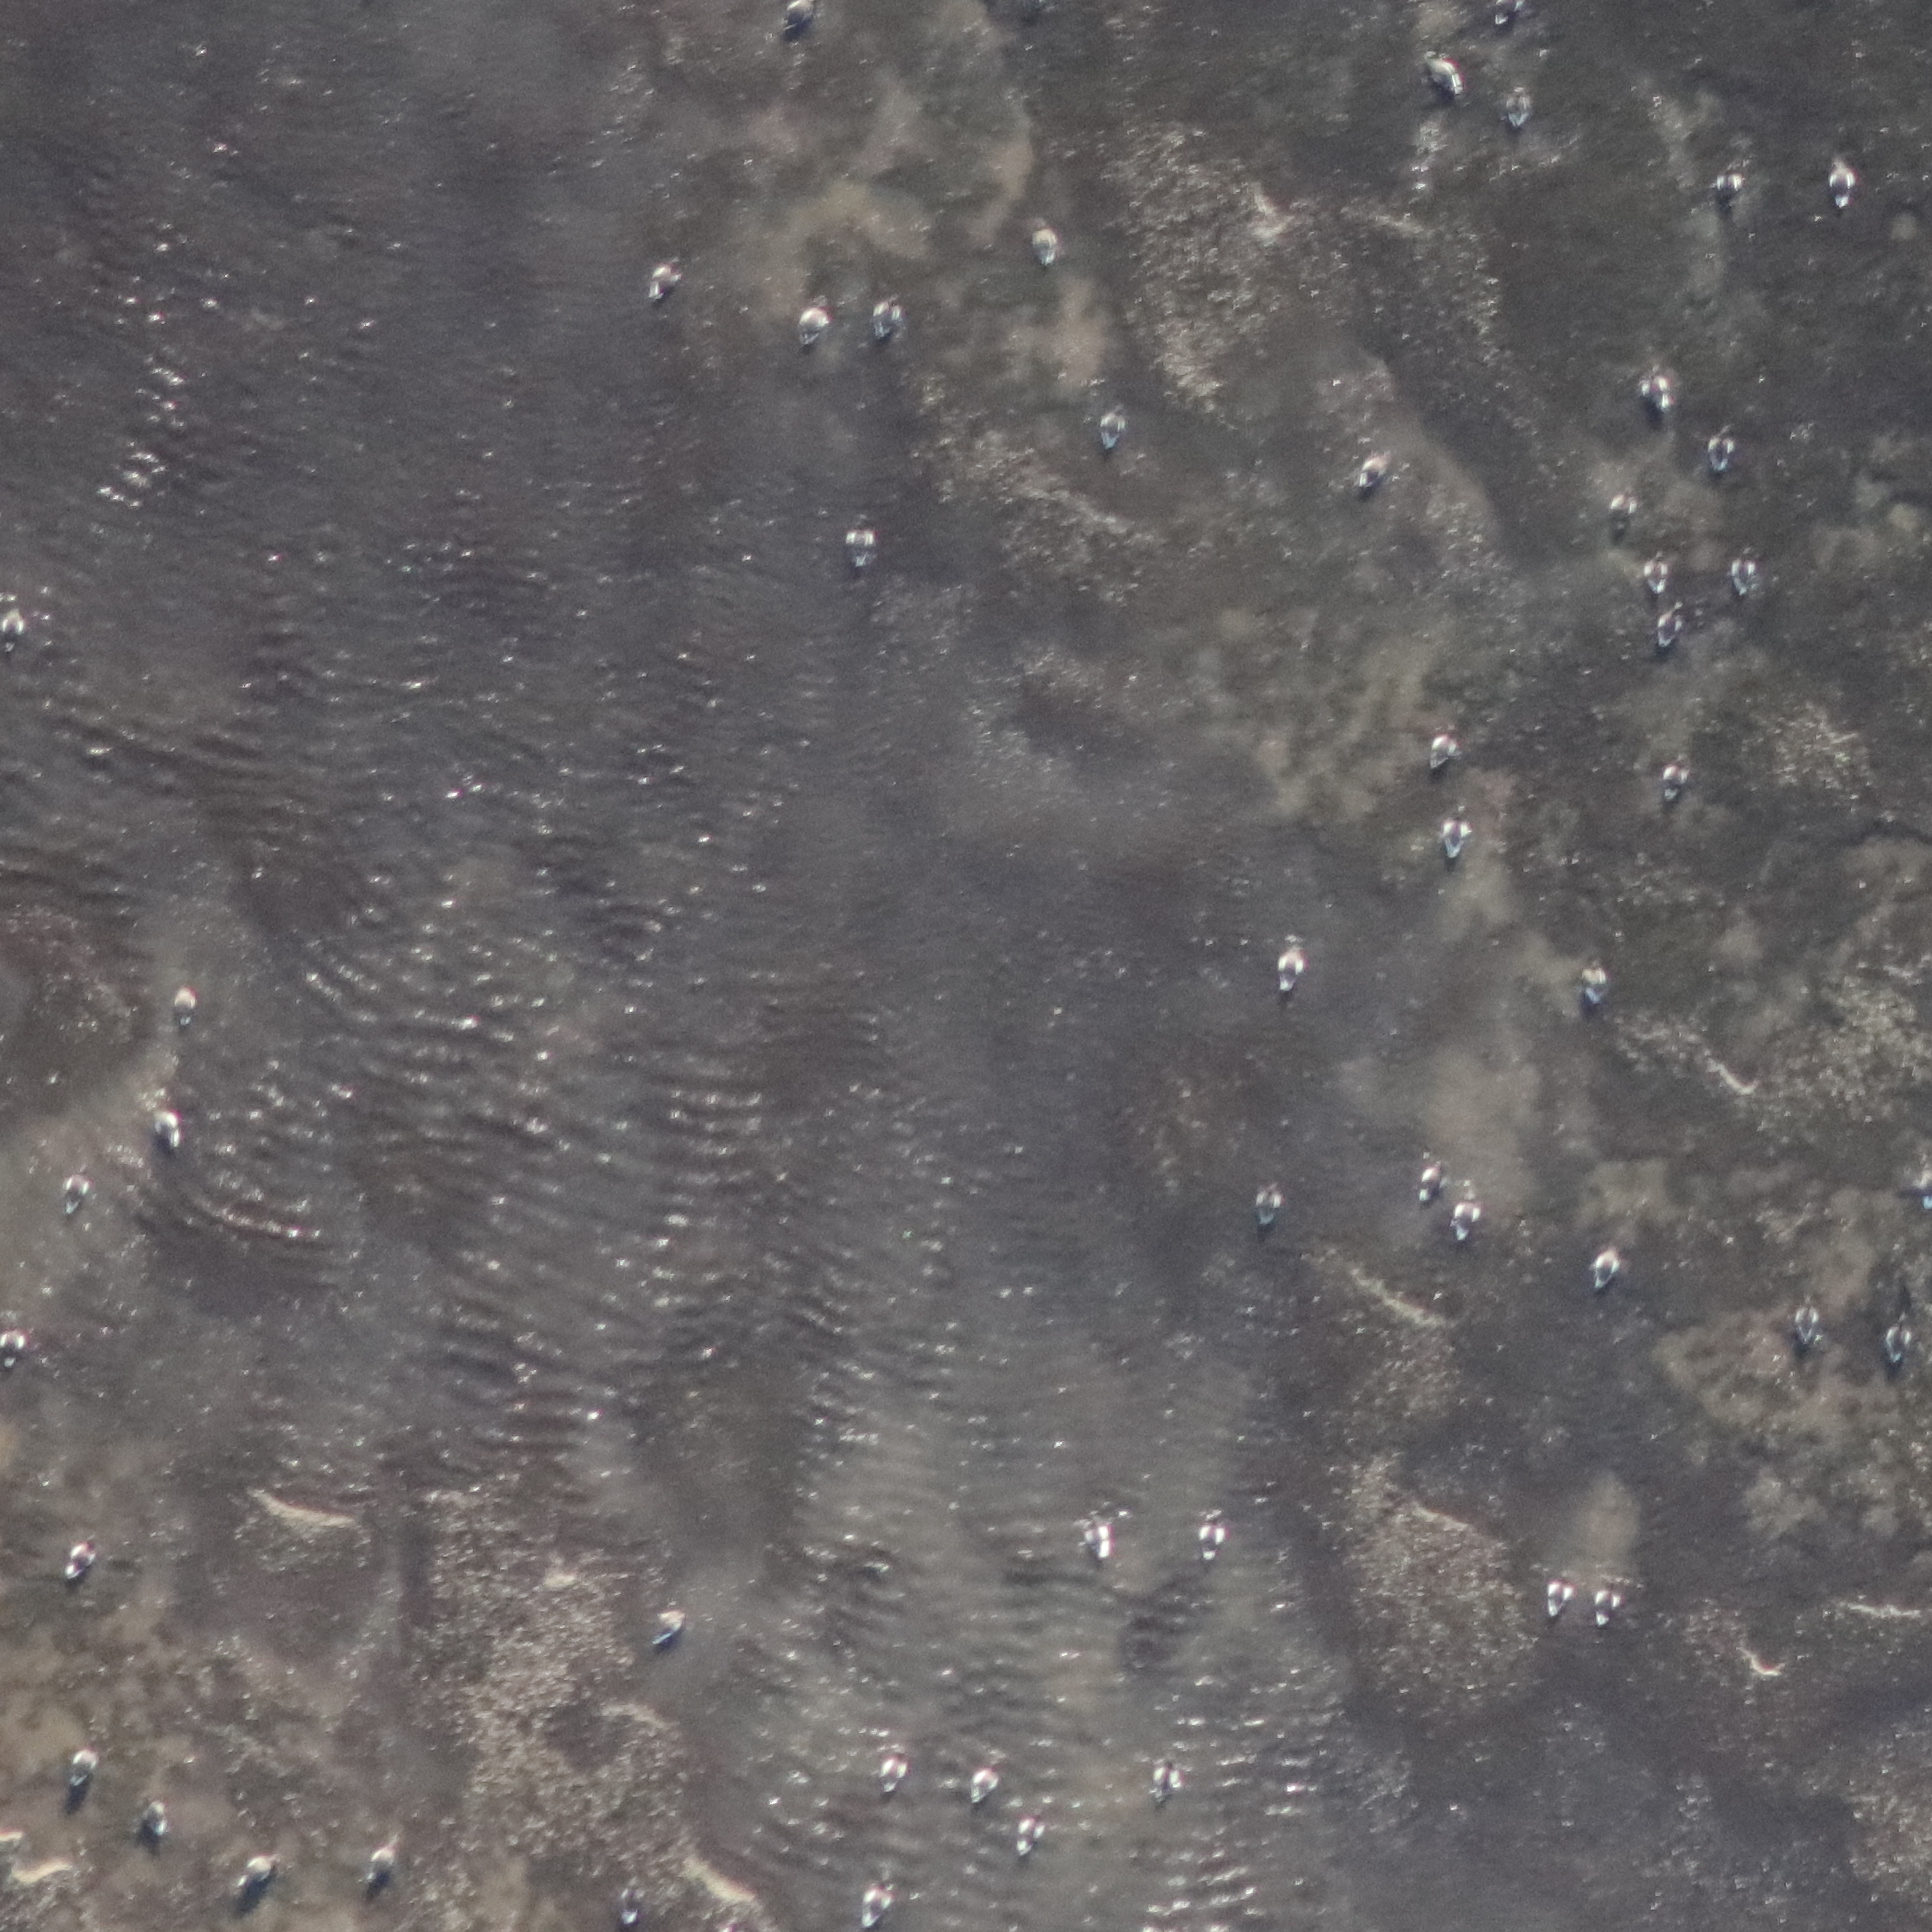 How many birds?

52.